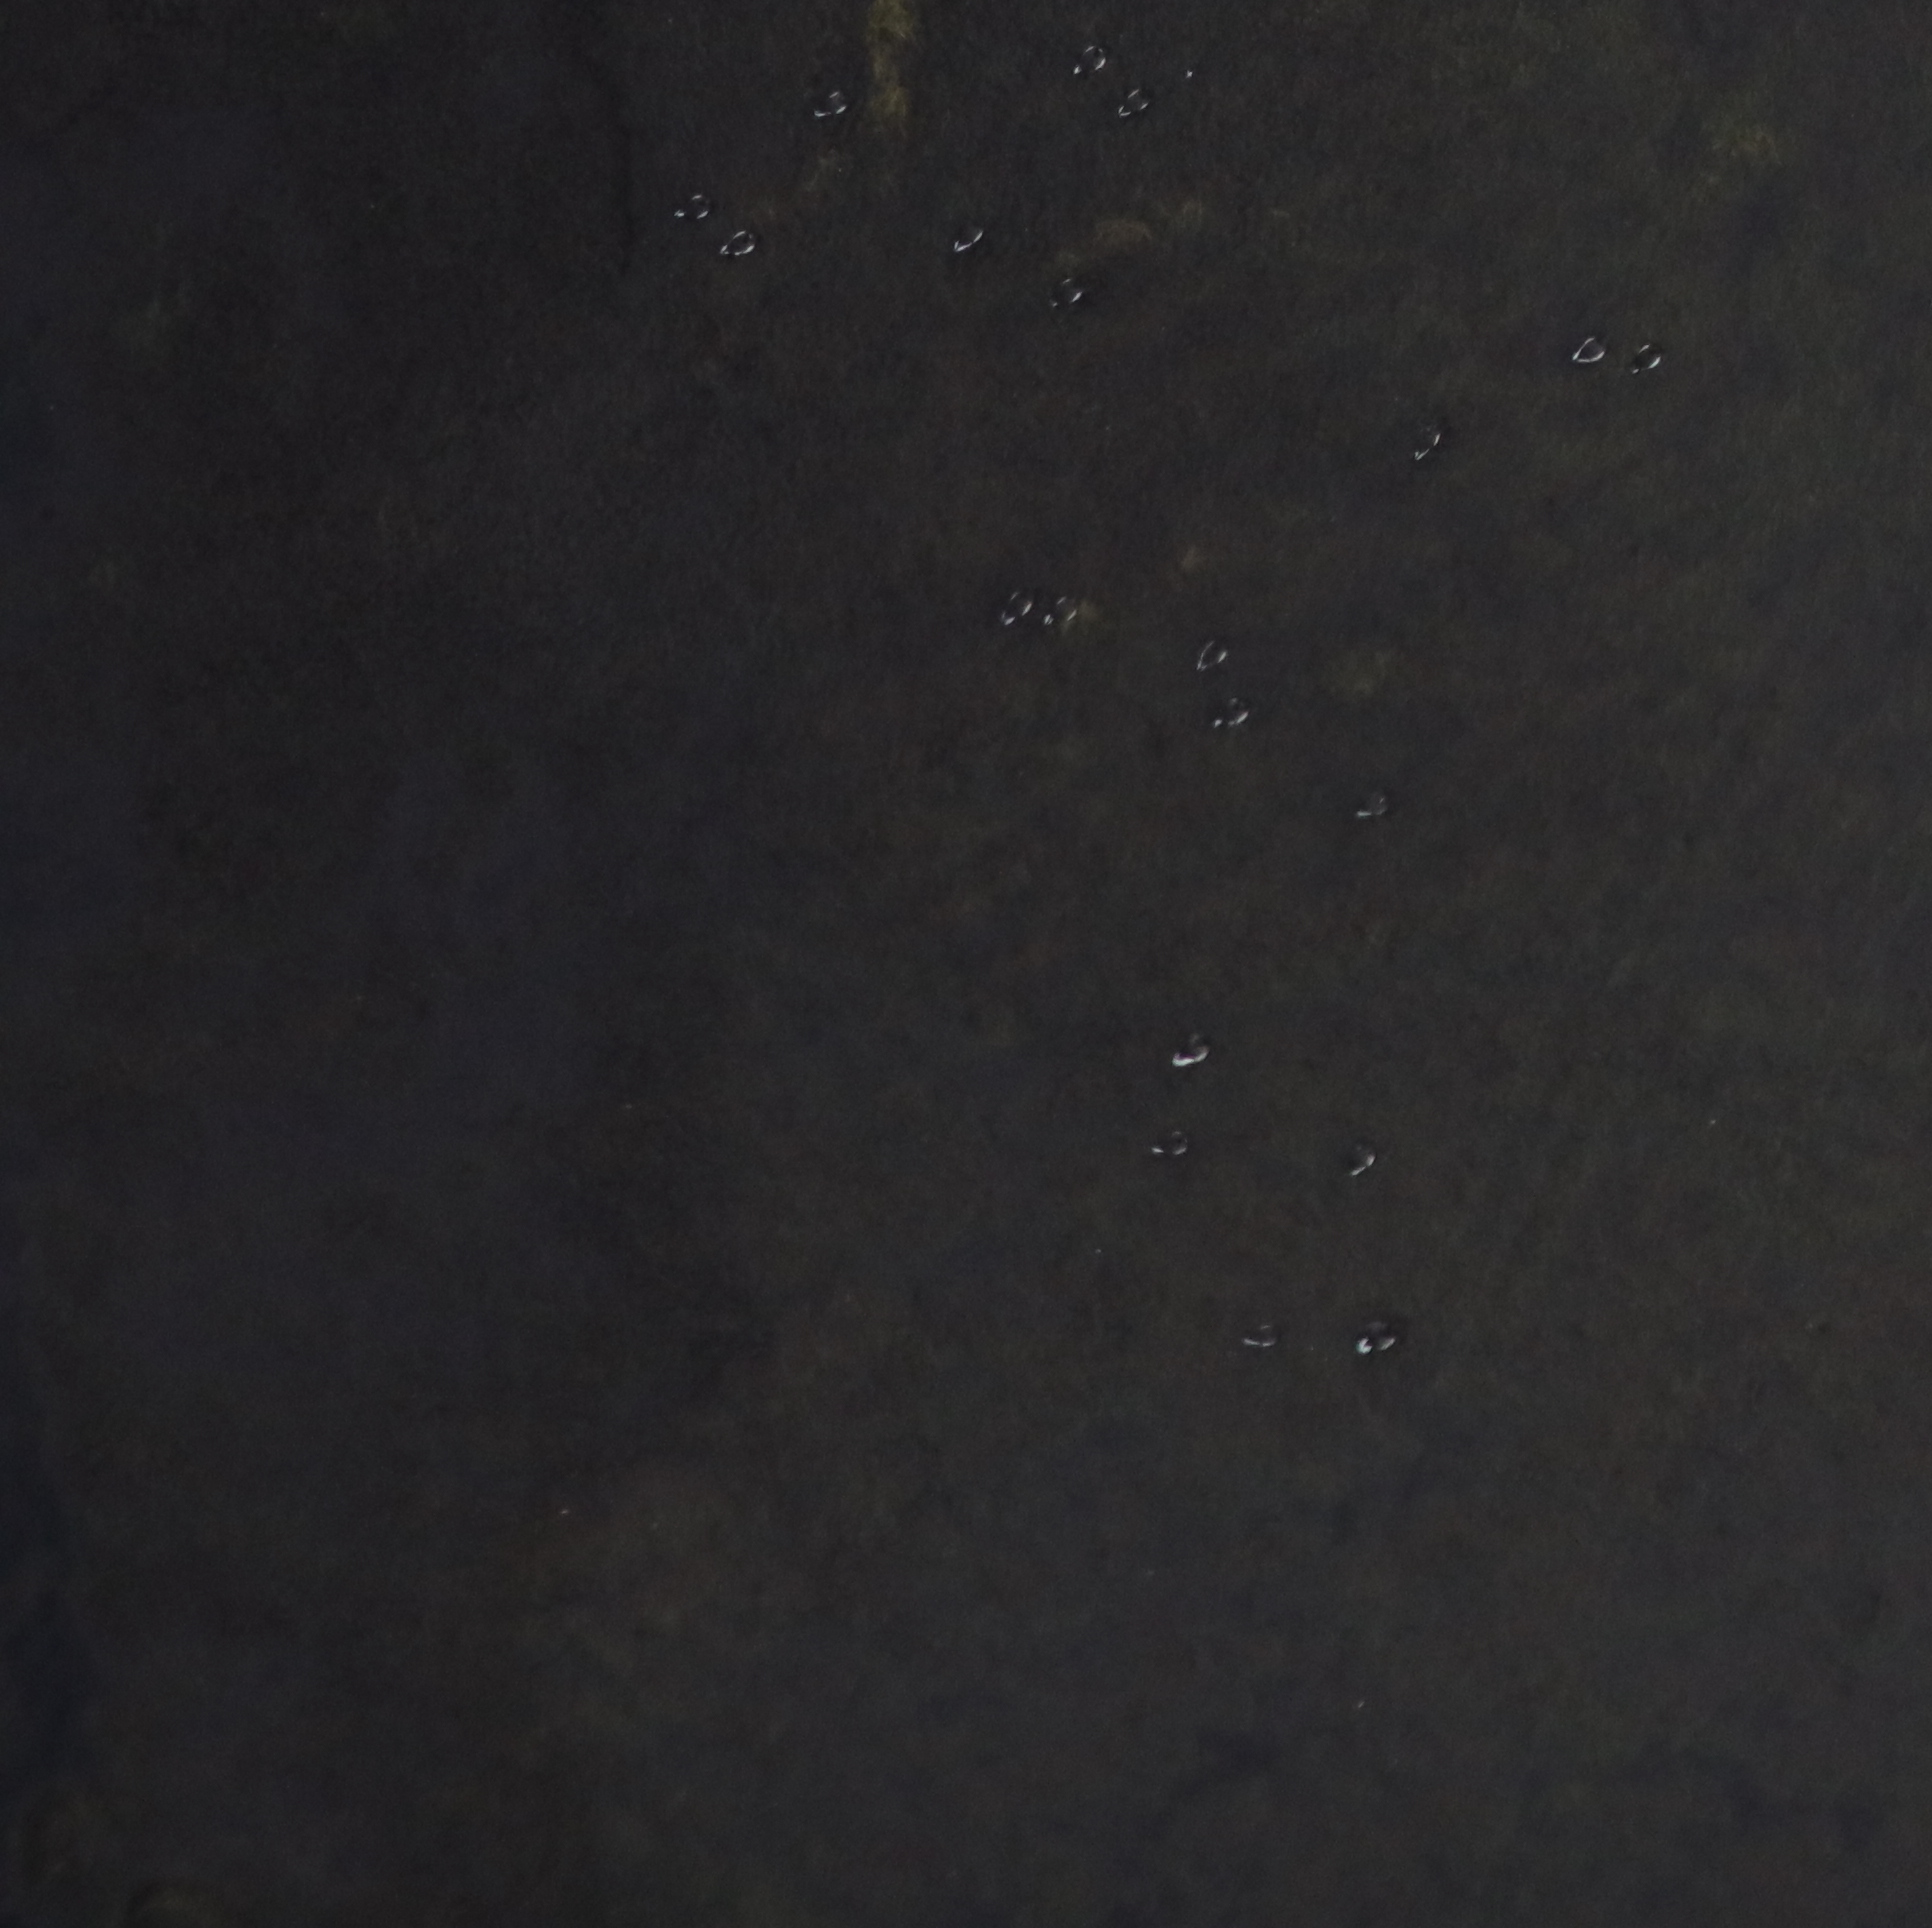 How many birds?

20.